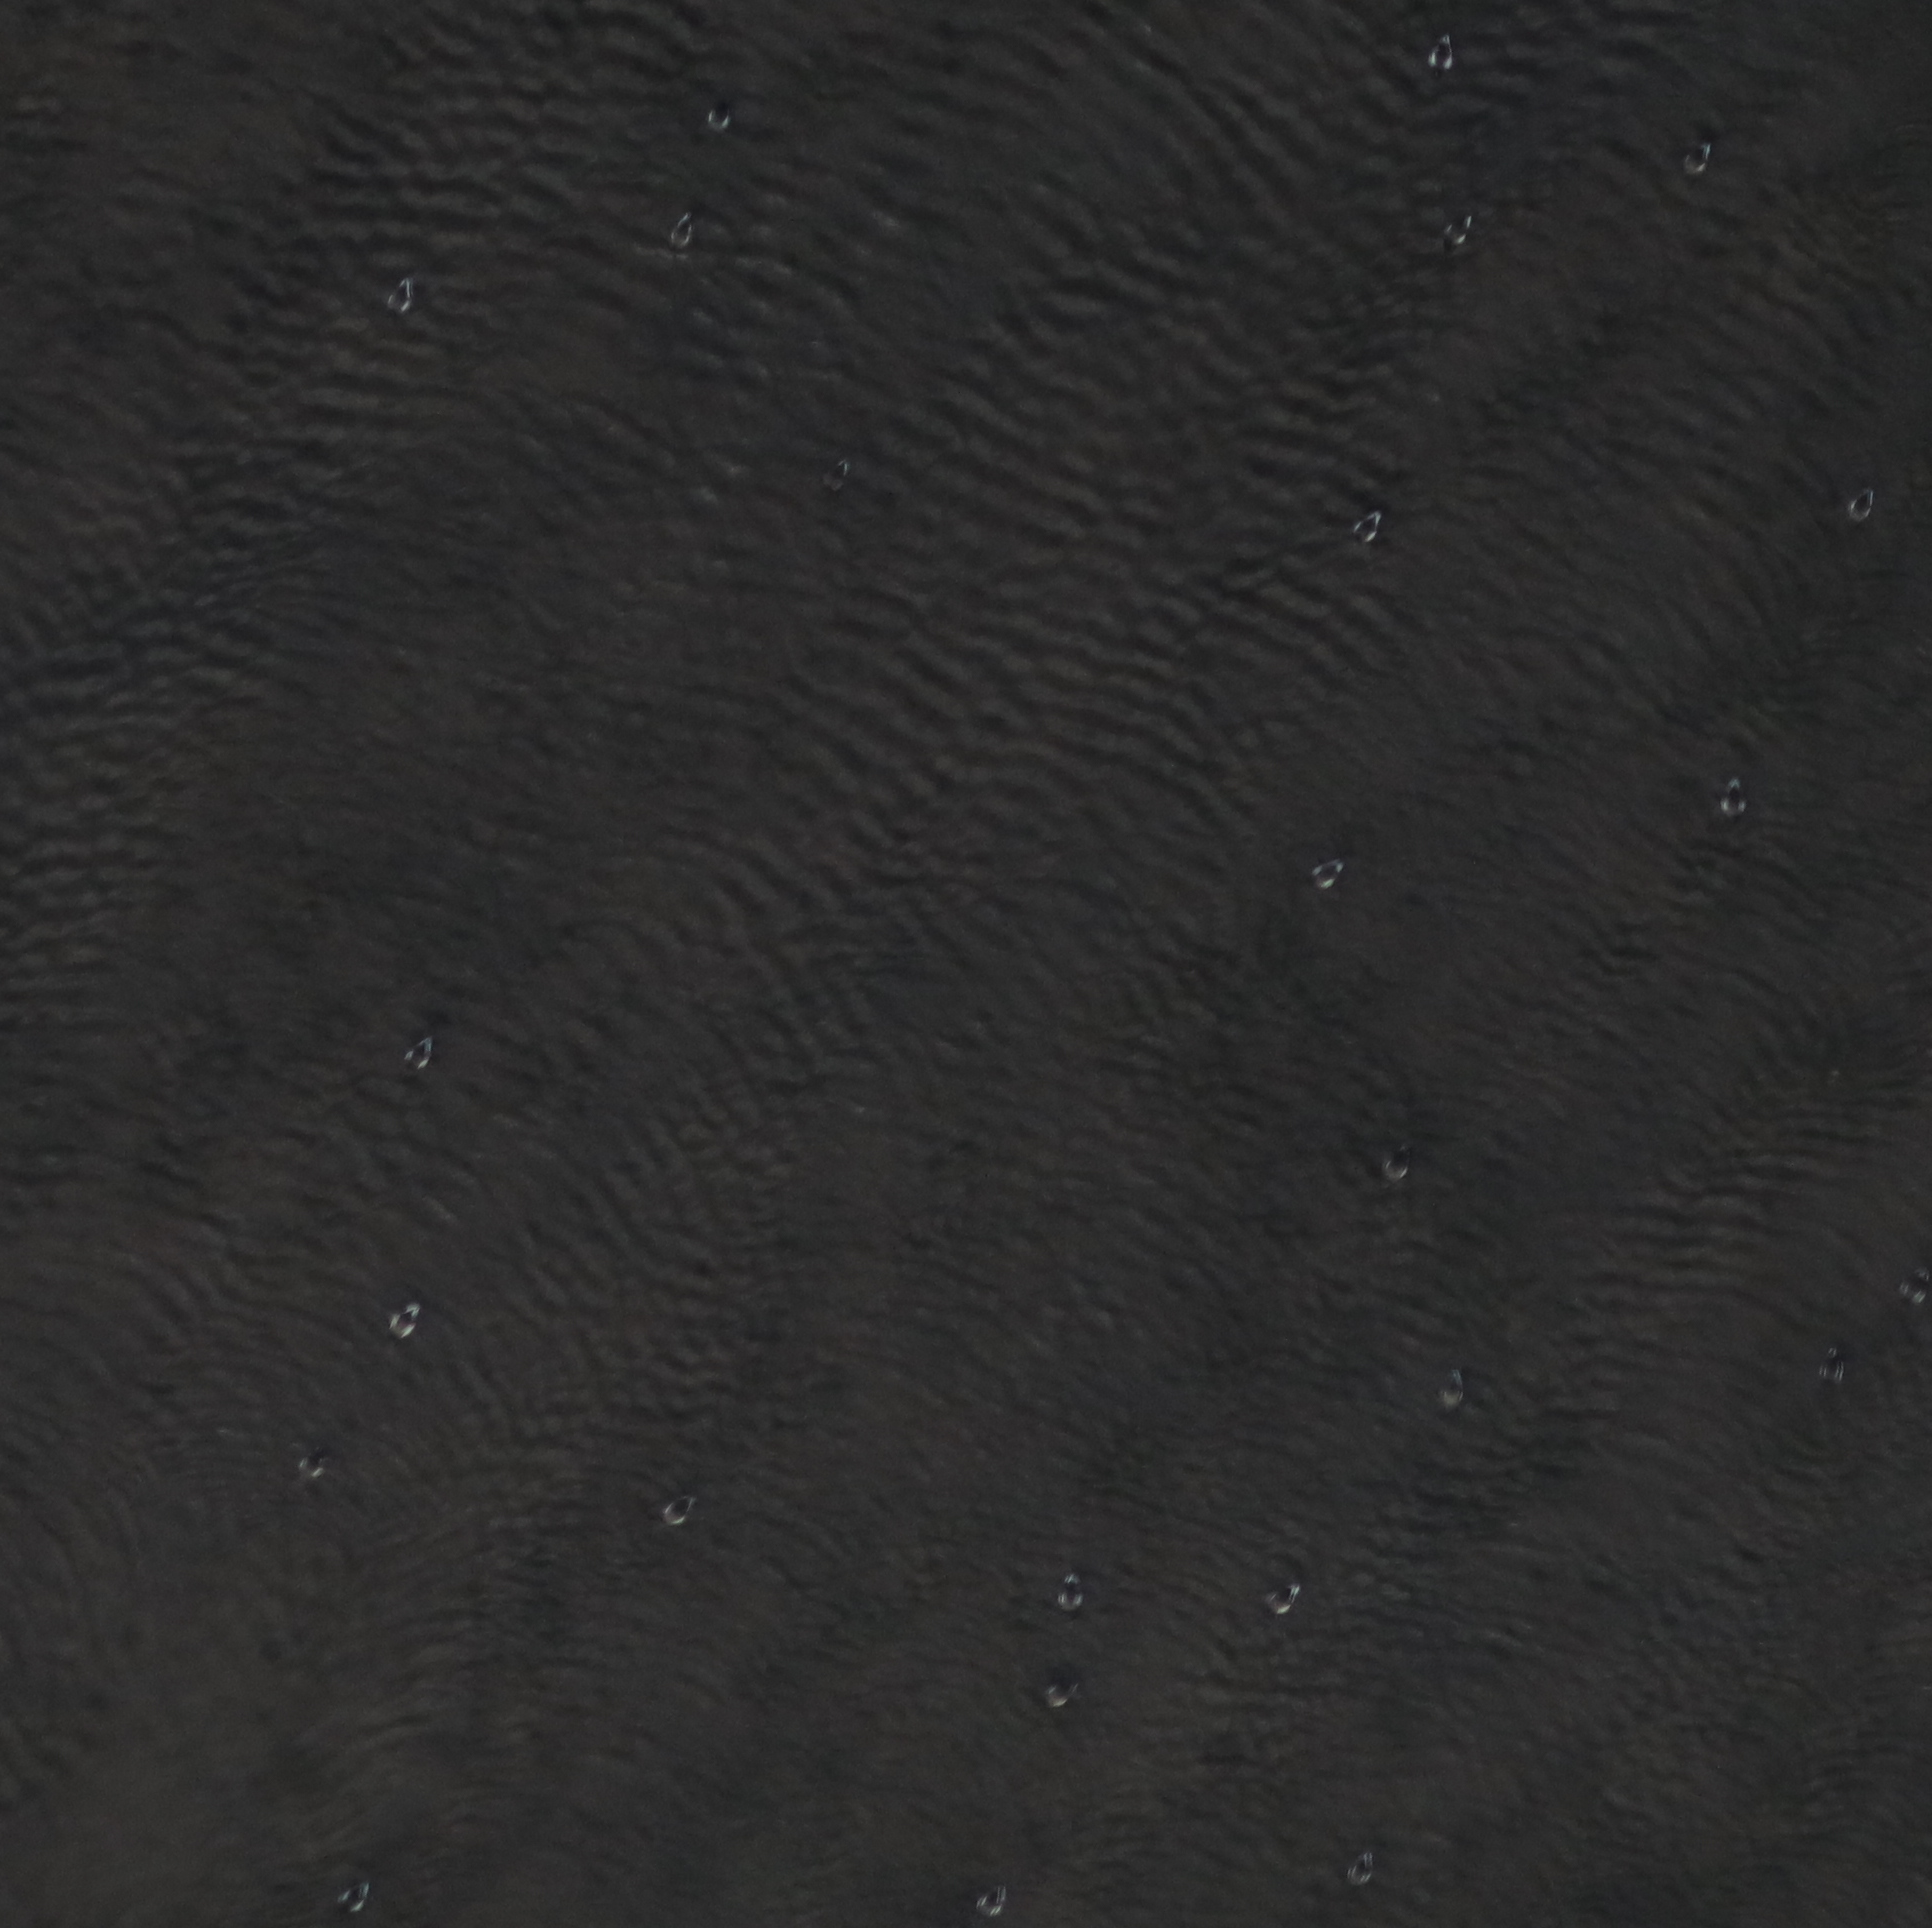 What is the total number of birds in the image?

25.